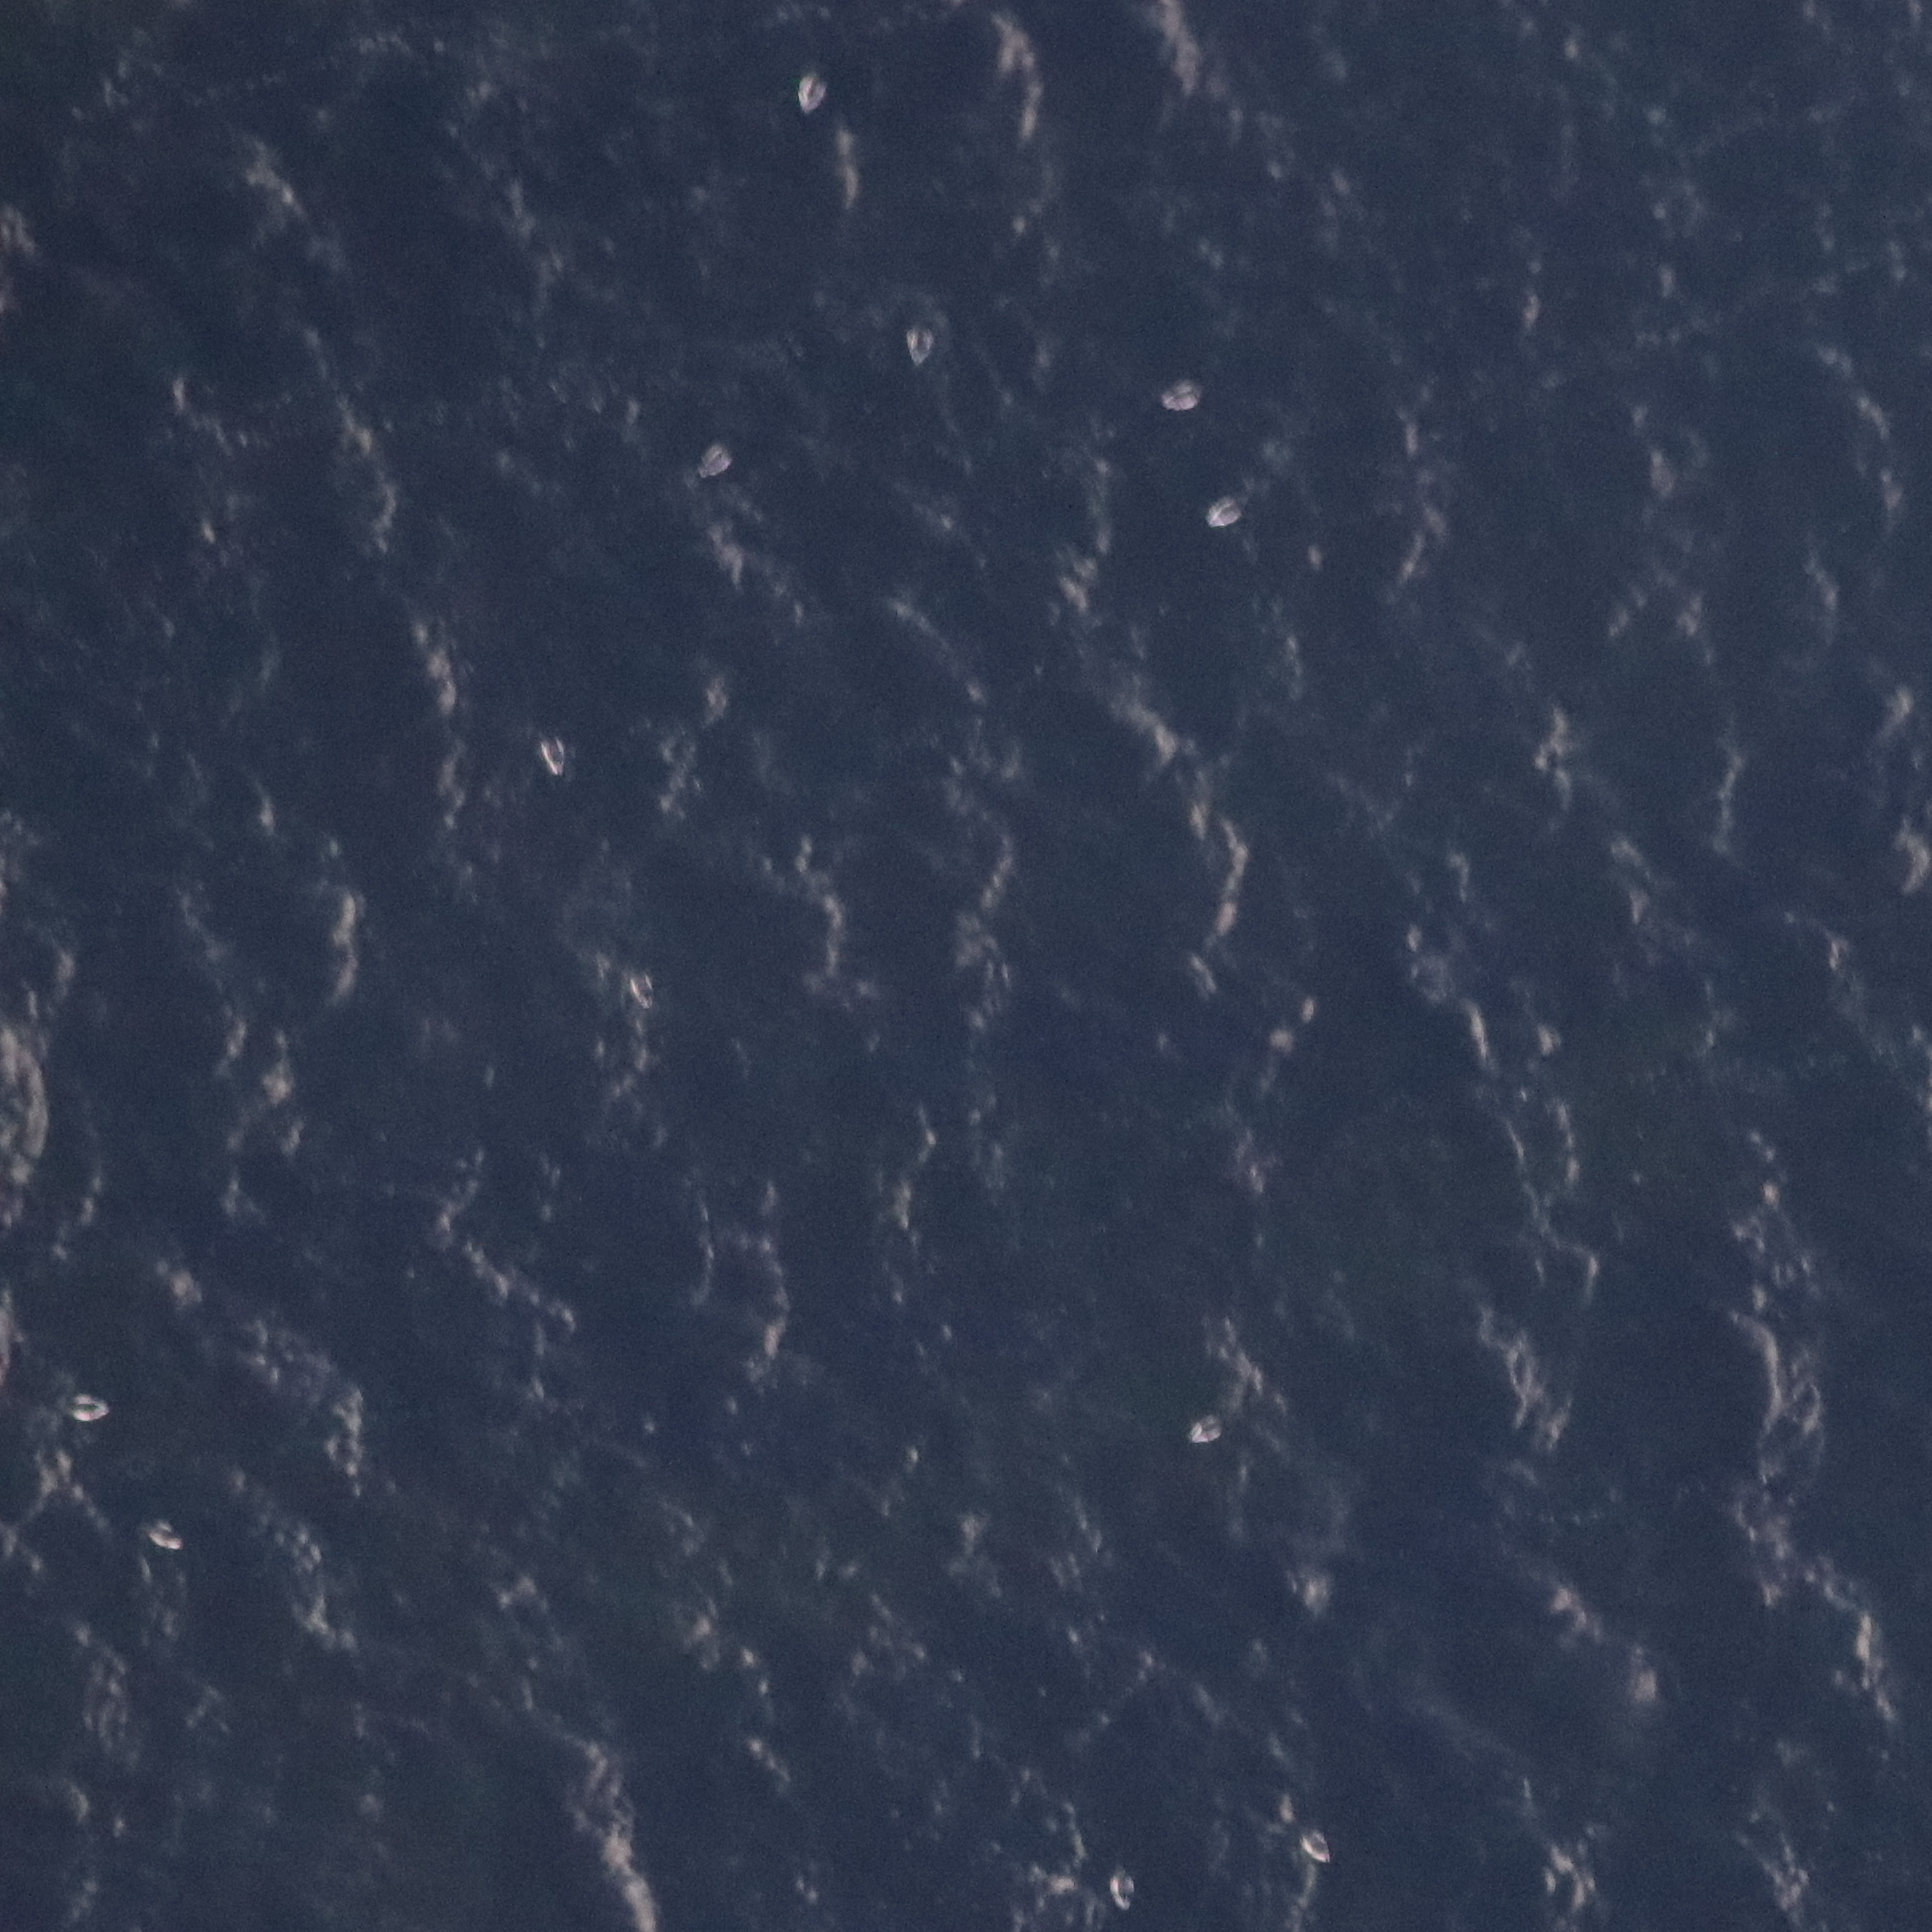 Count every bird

11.